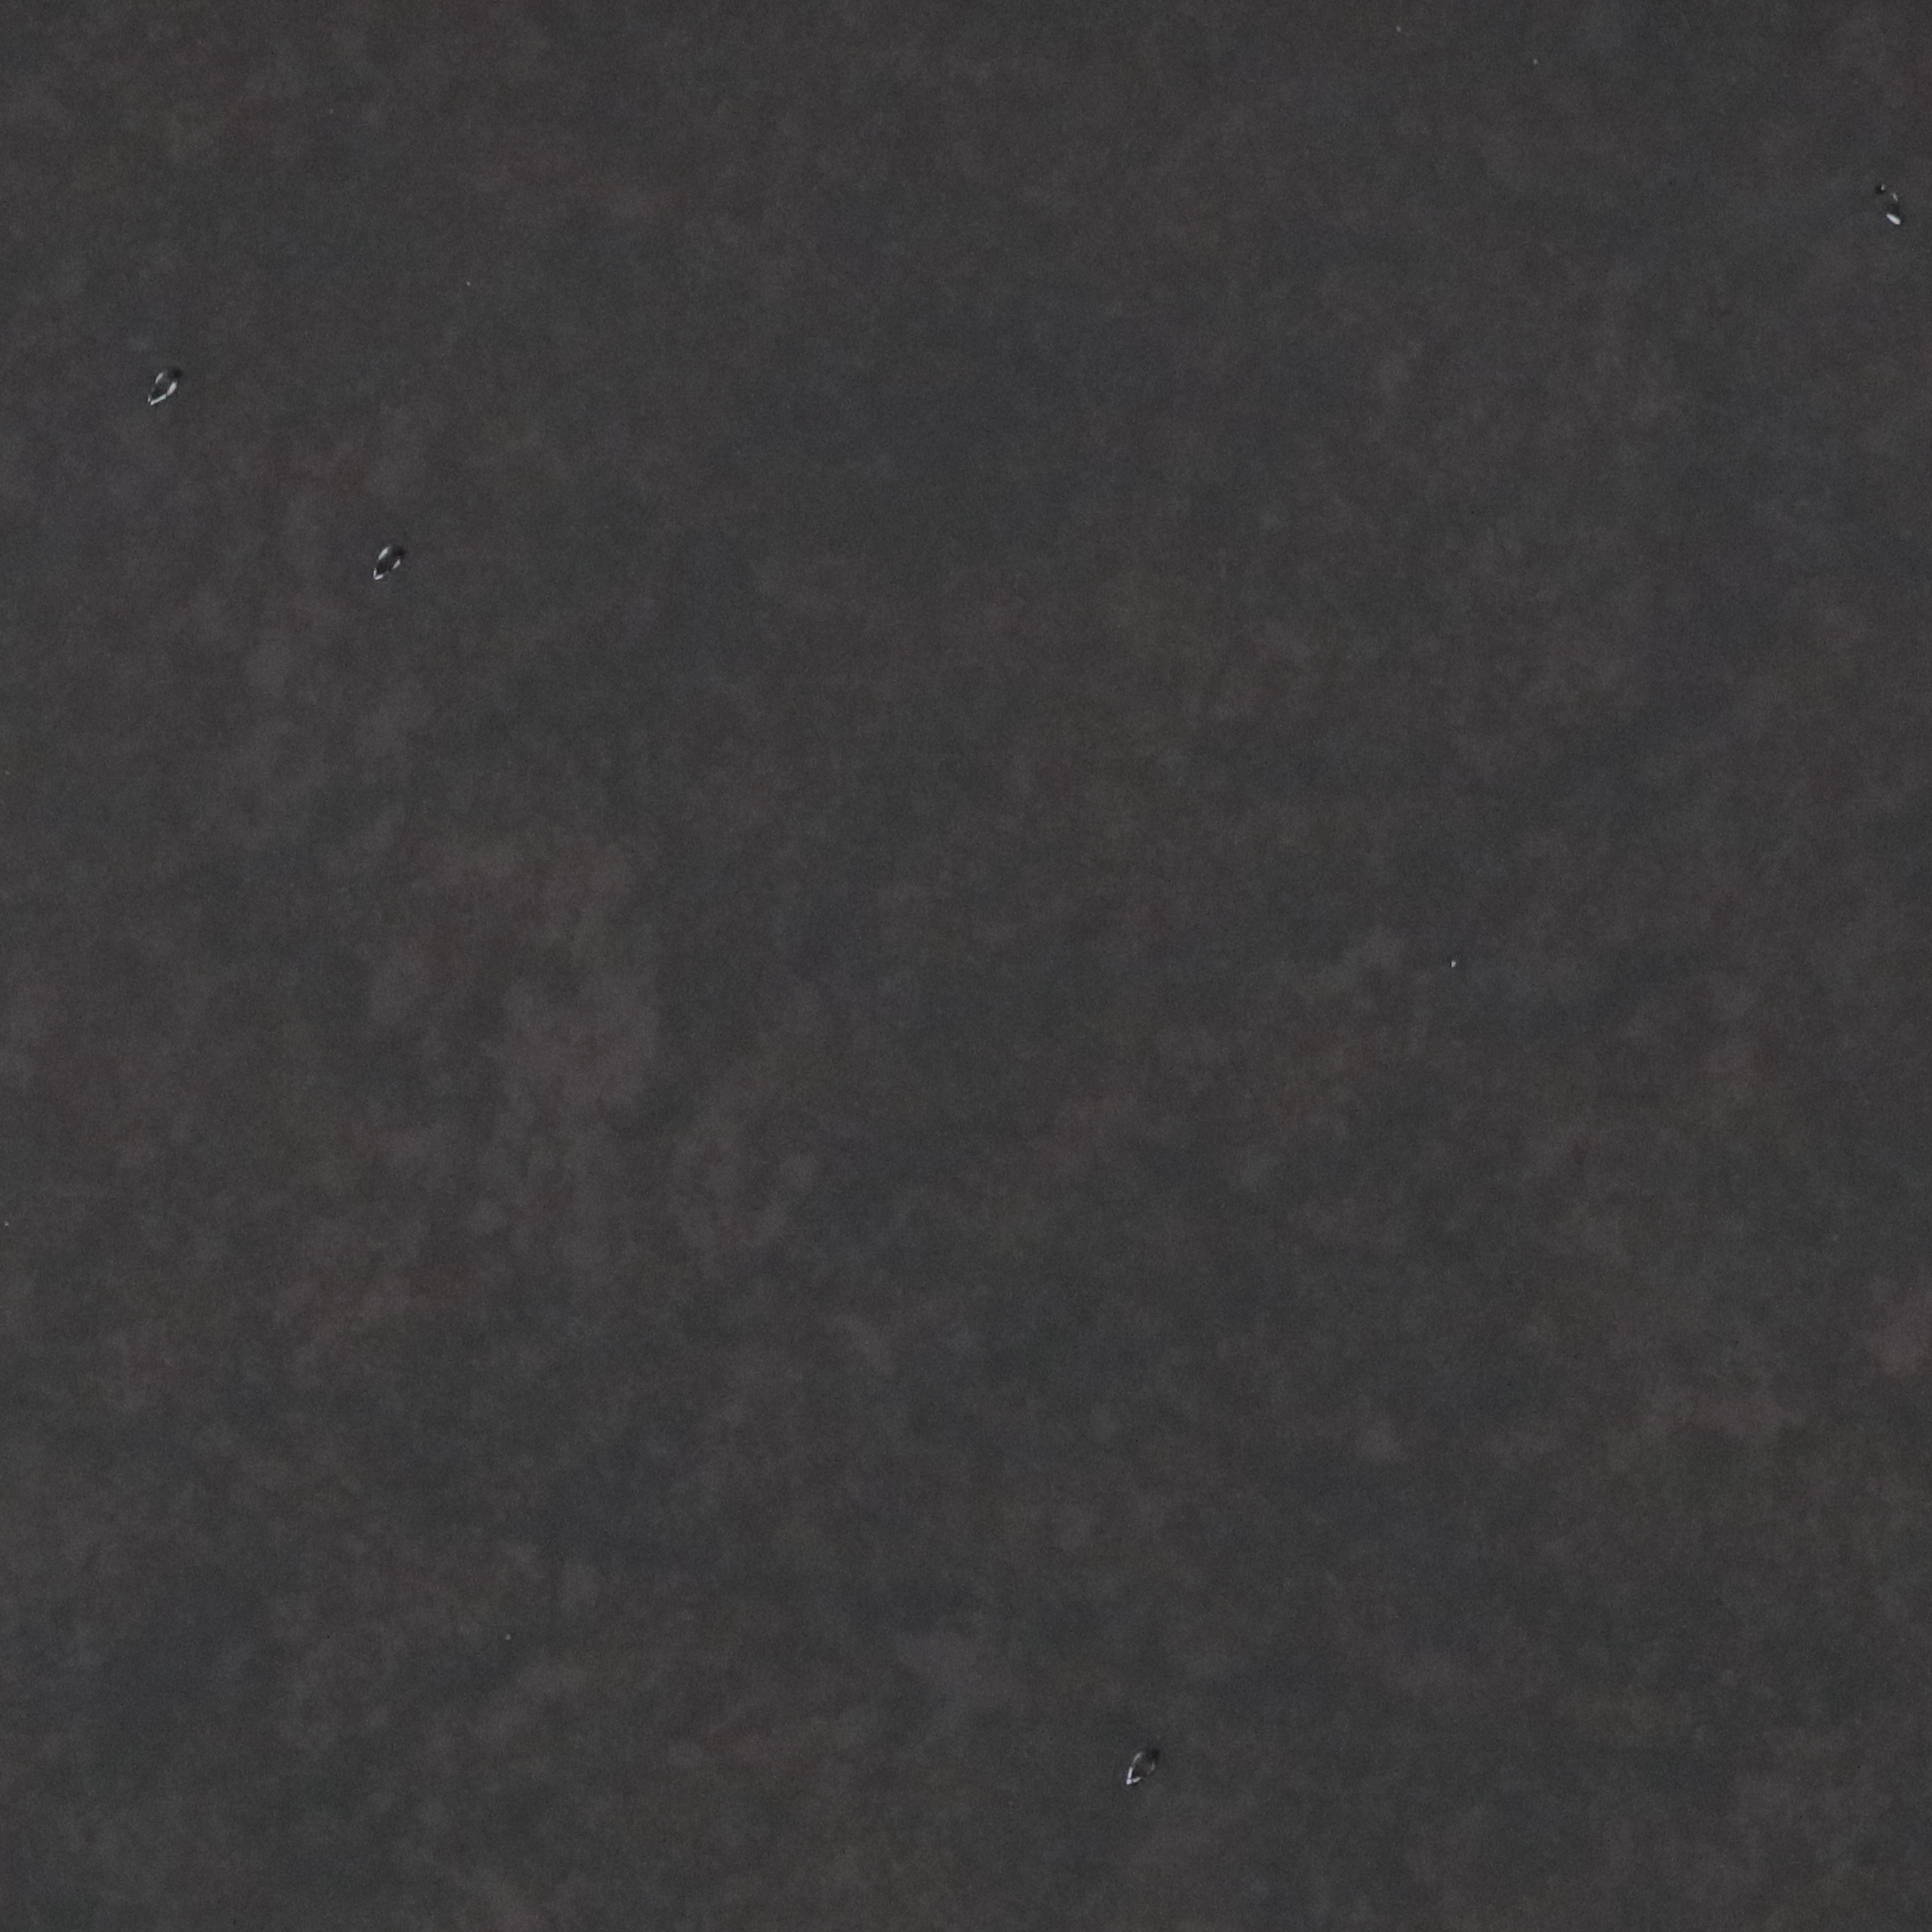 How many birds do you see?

4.